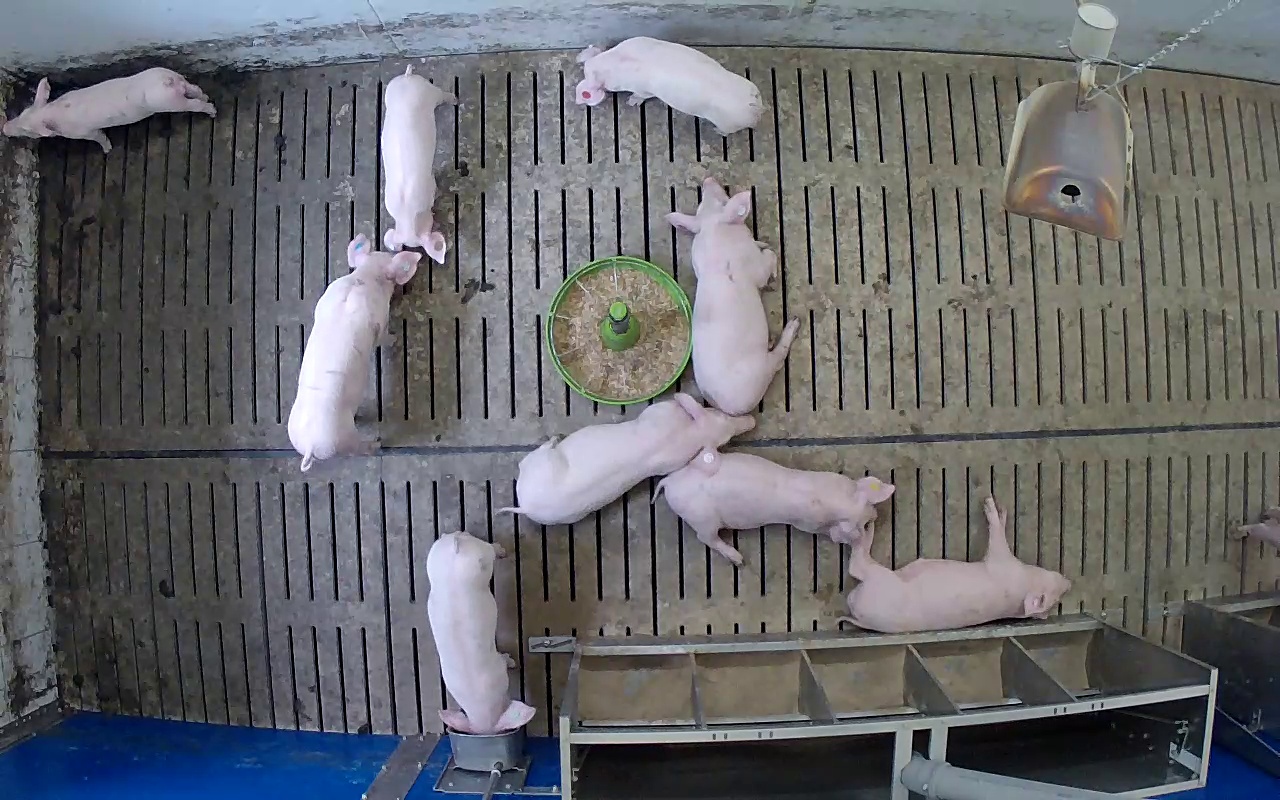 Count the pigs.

9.